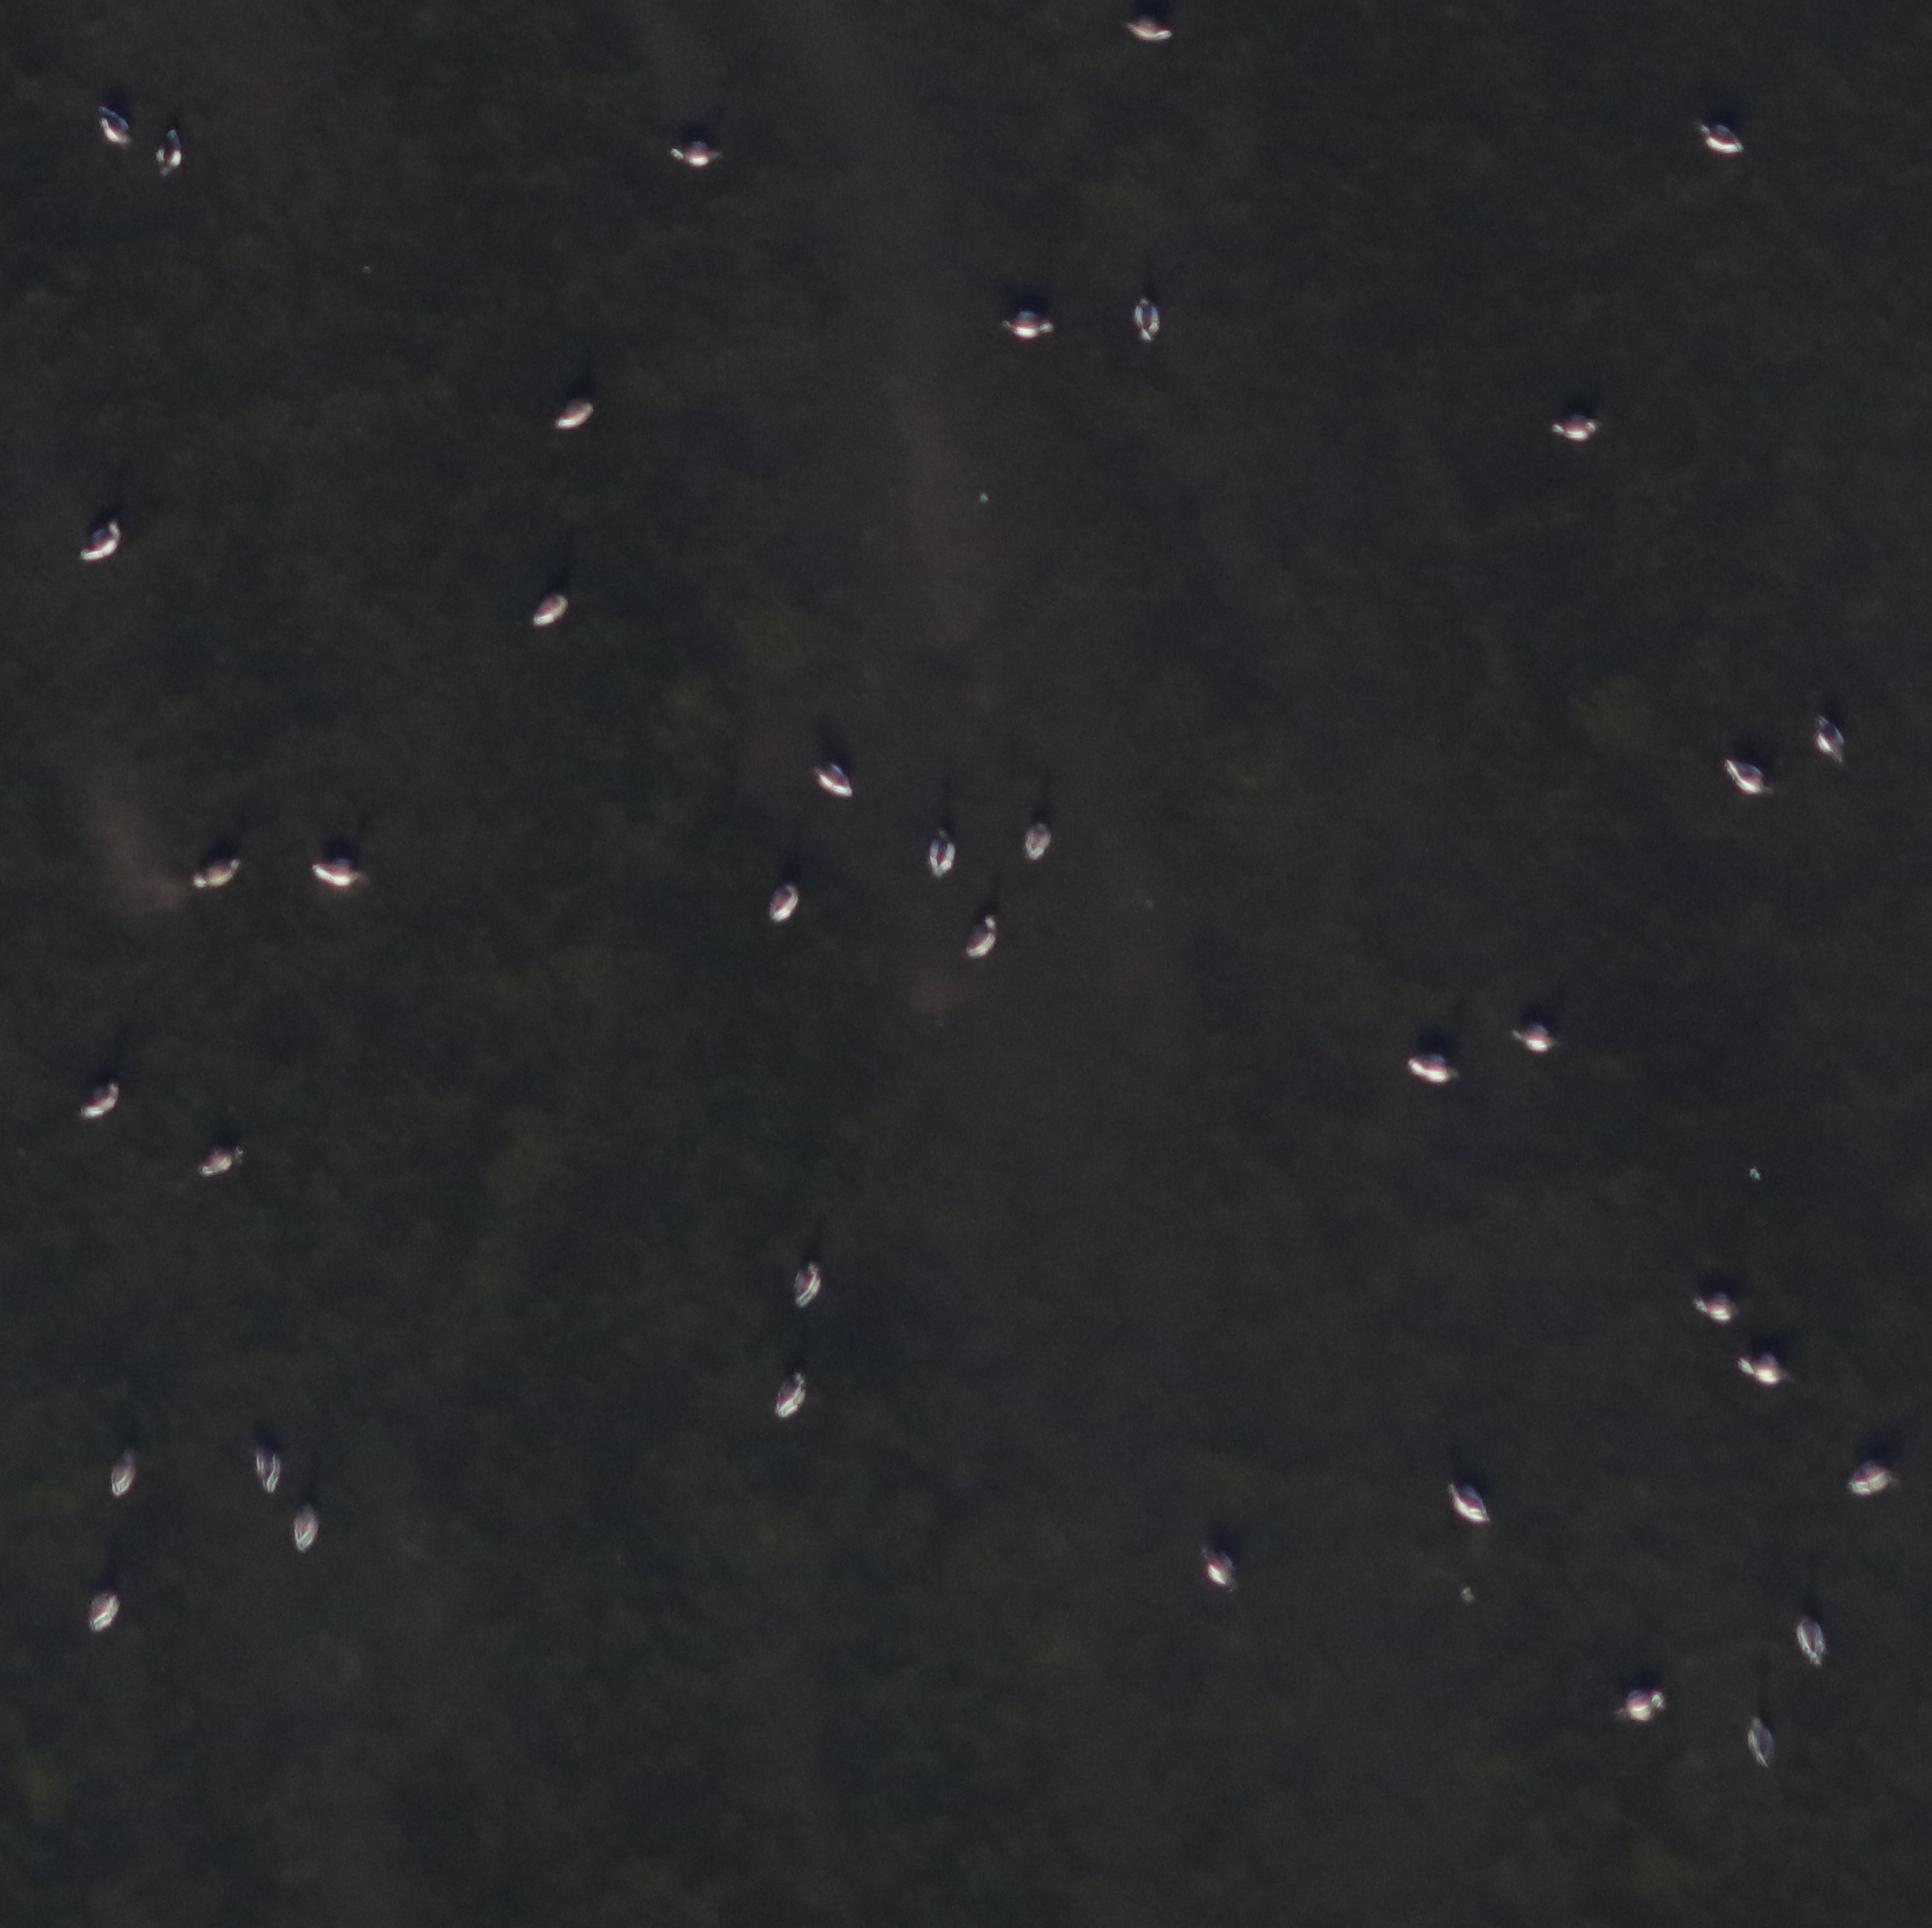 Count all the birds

38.